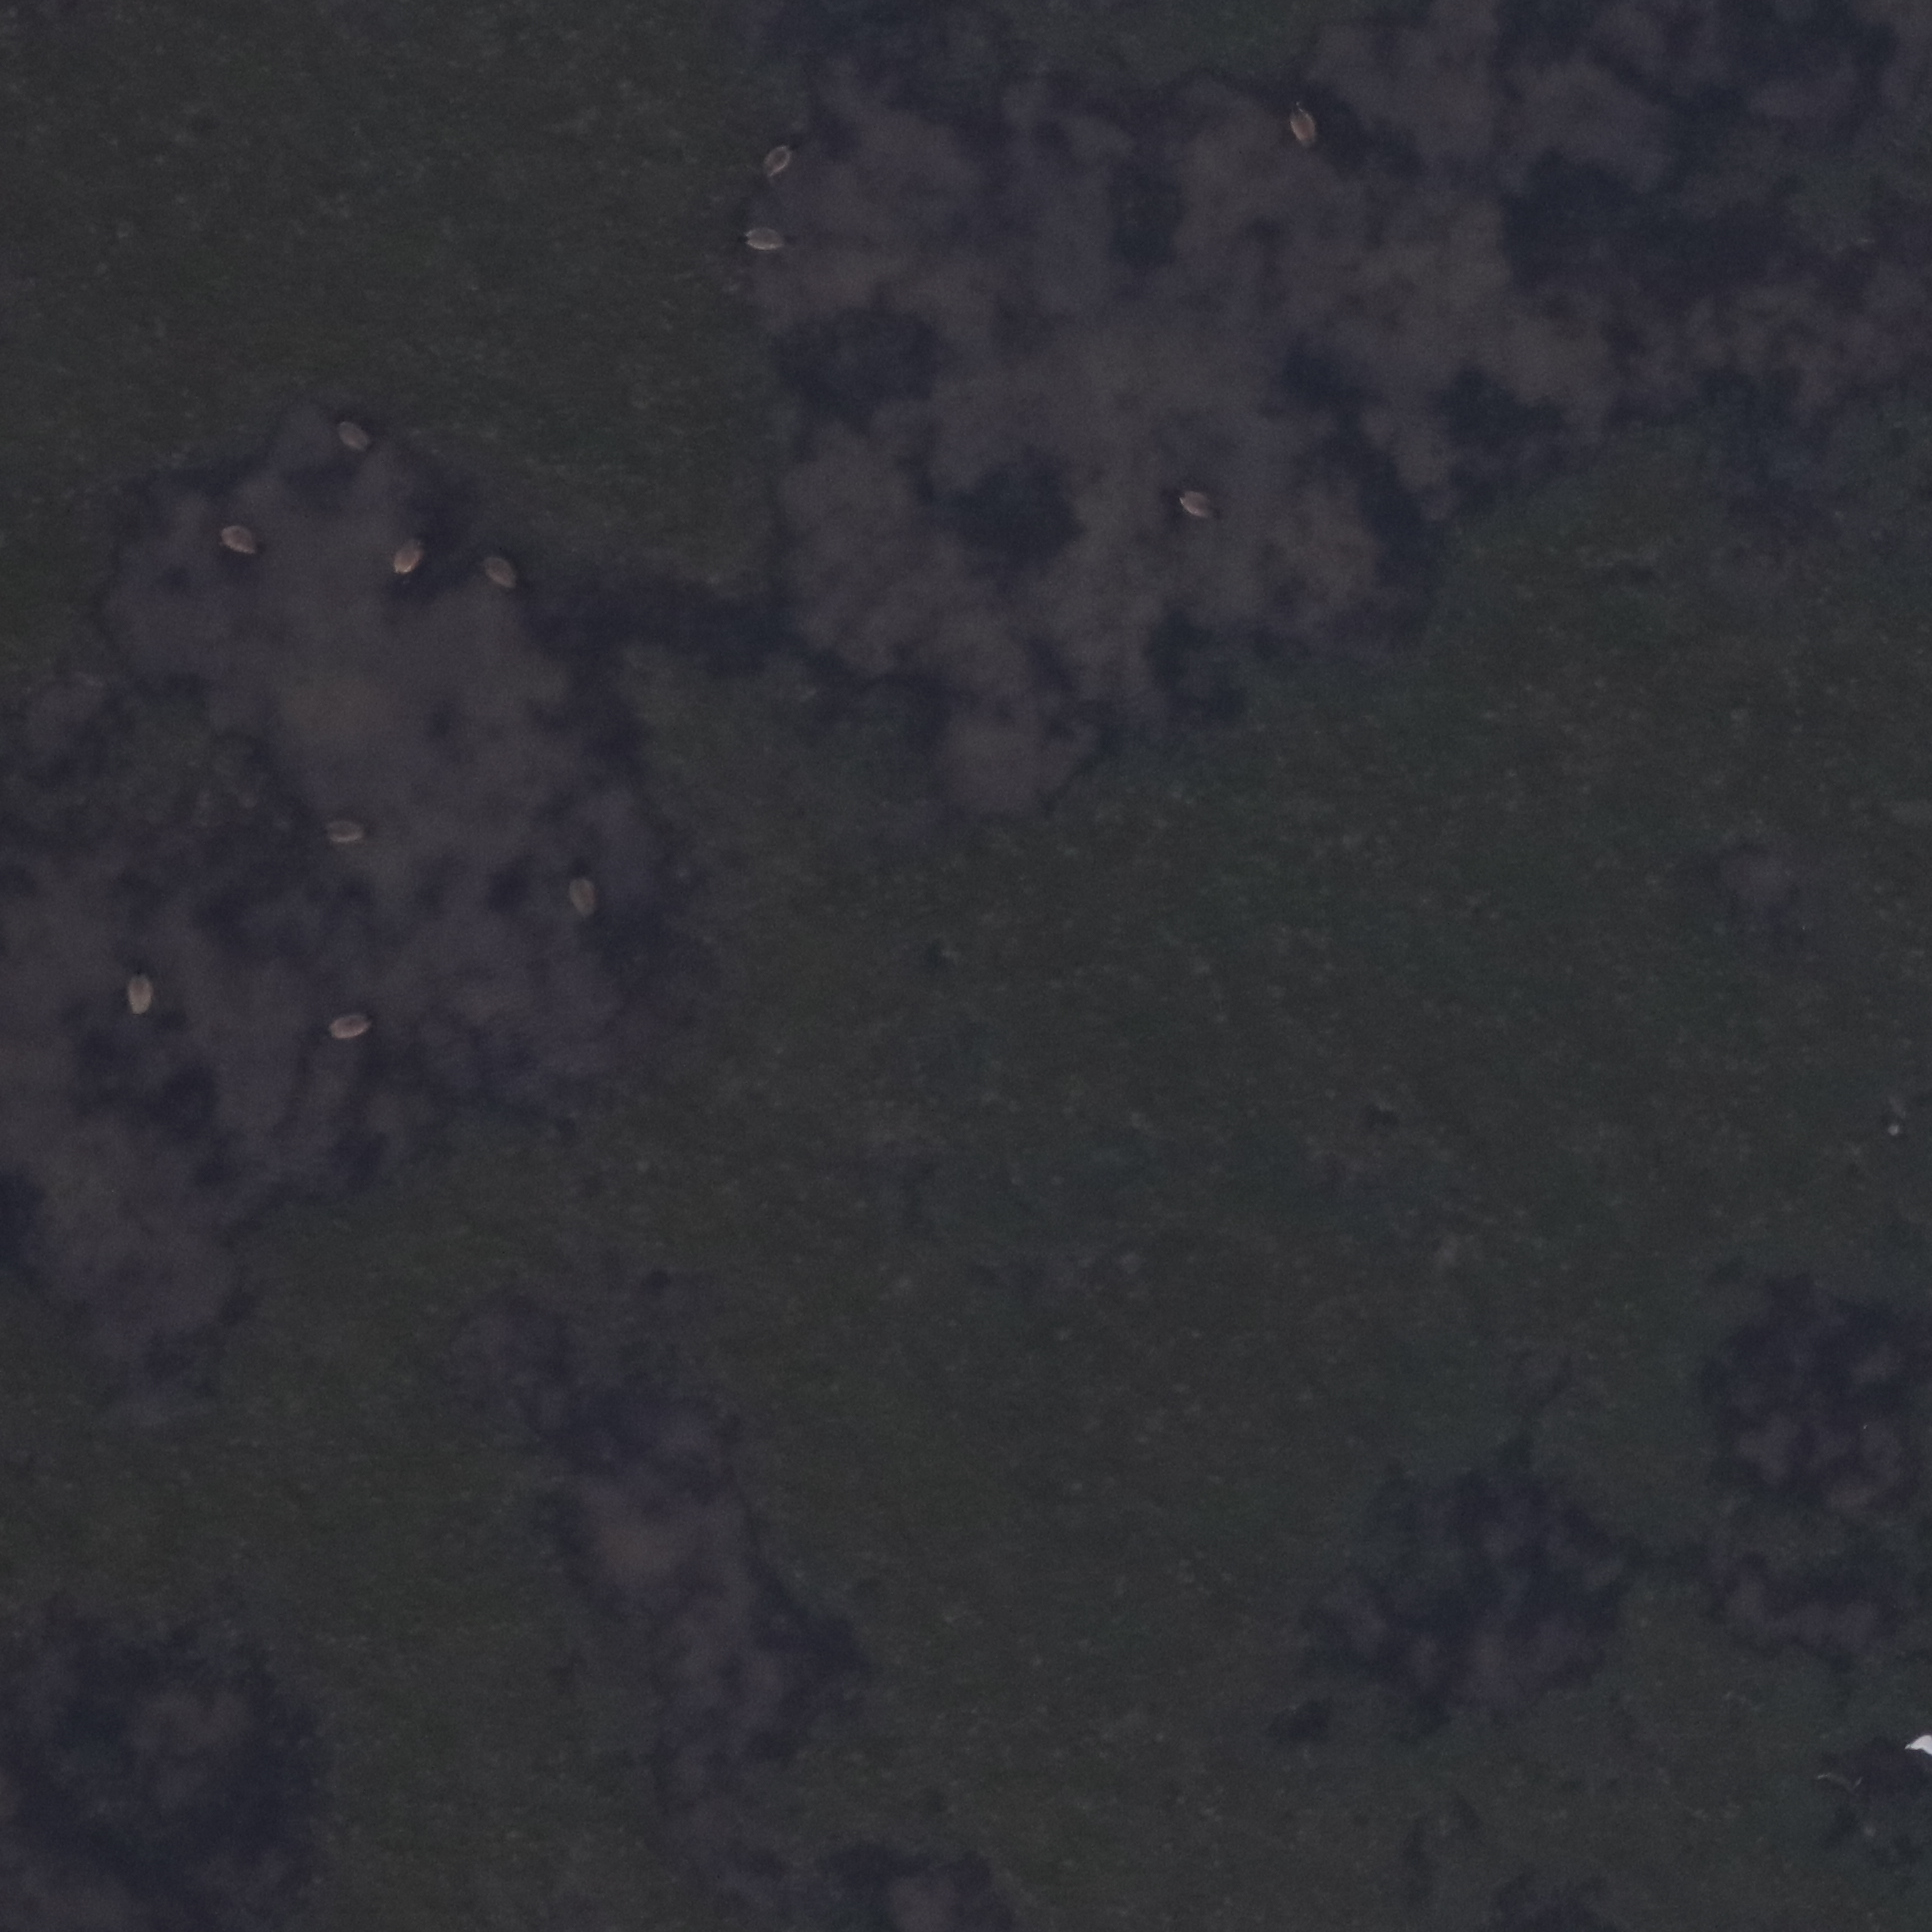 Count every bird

12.